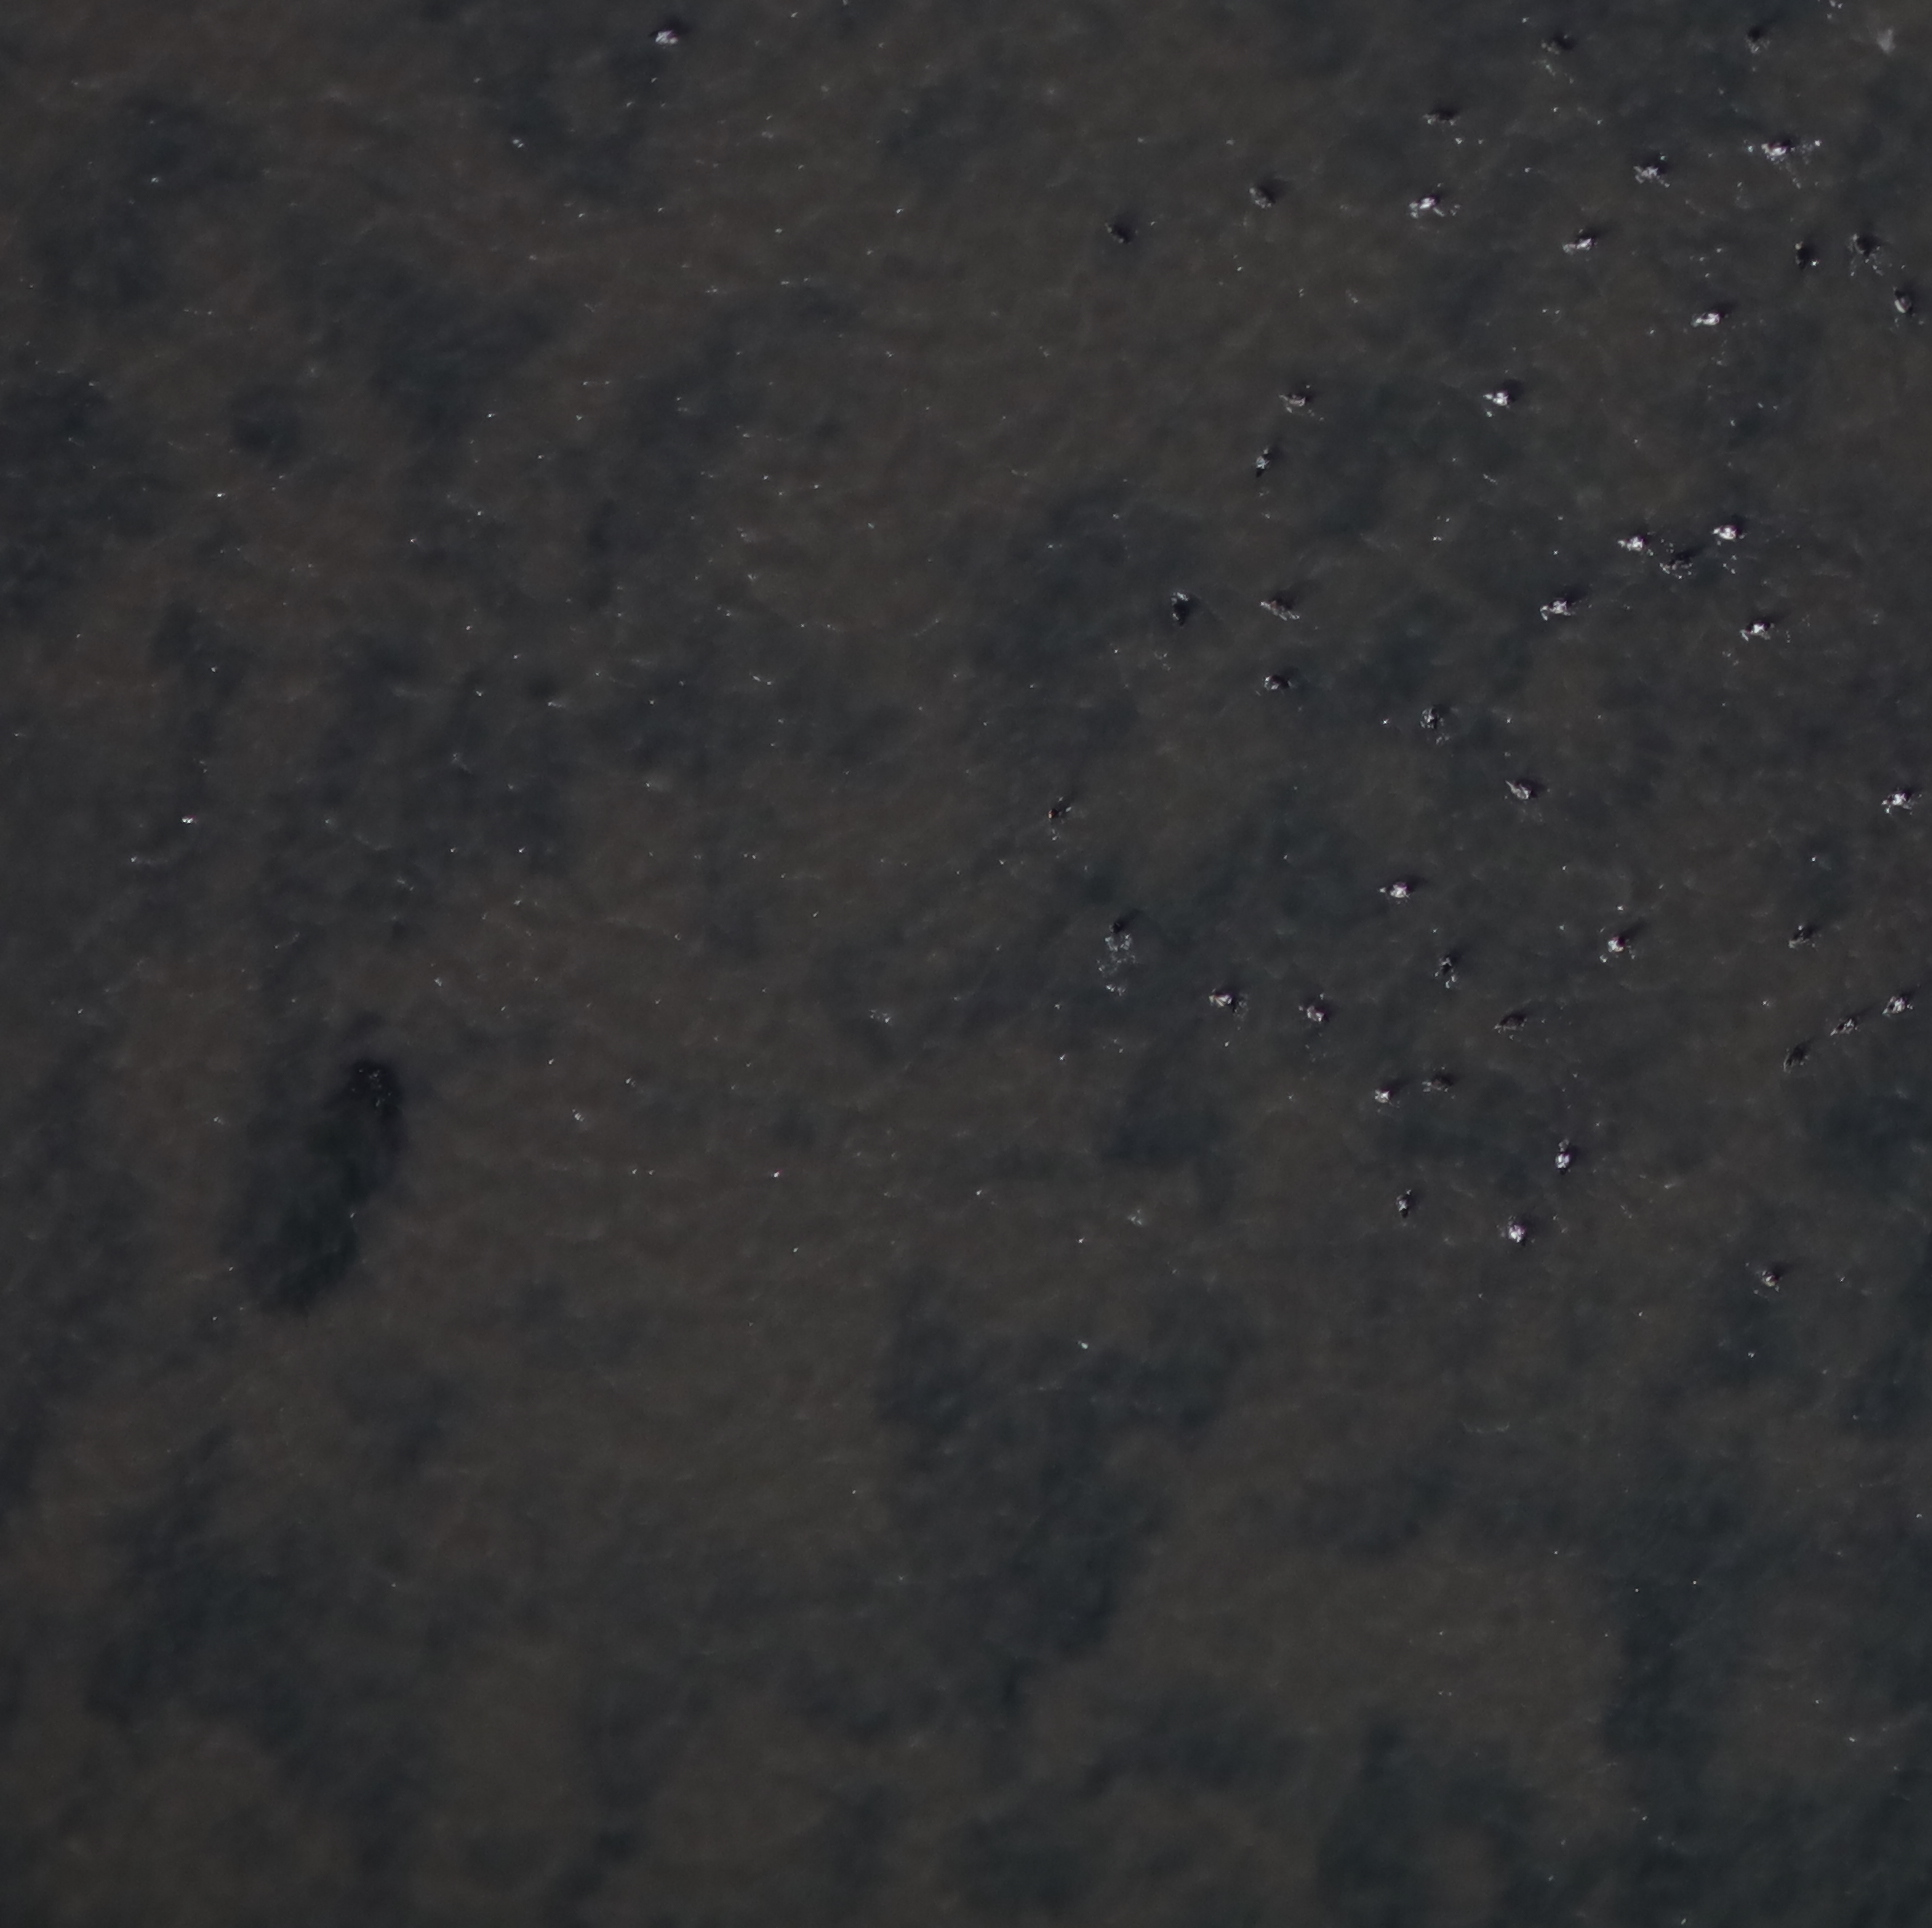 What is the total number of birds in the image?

46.